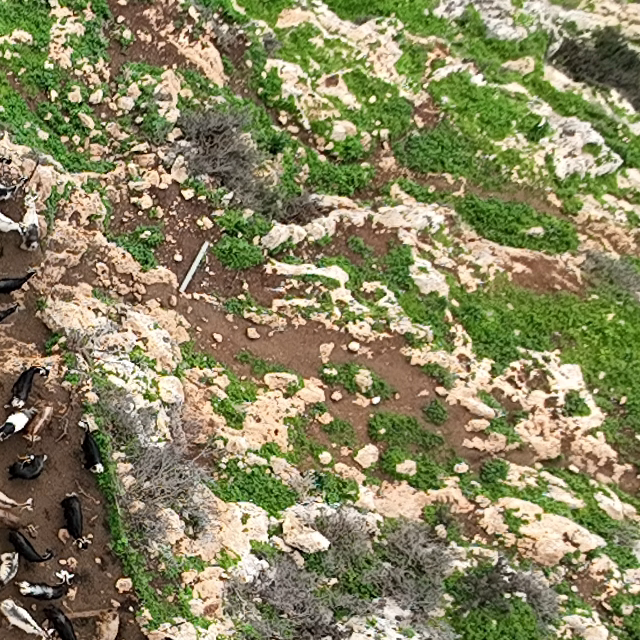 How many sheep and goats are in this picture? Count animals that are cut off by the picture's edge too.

22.